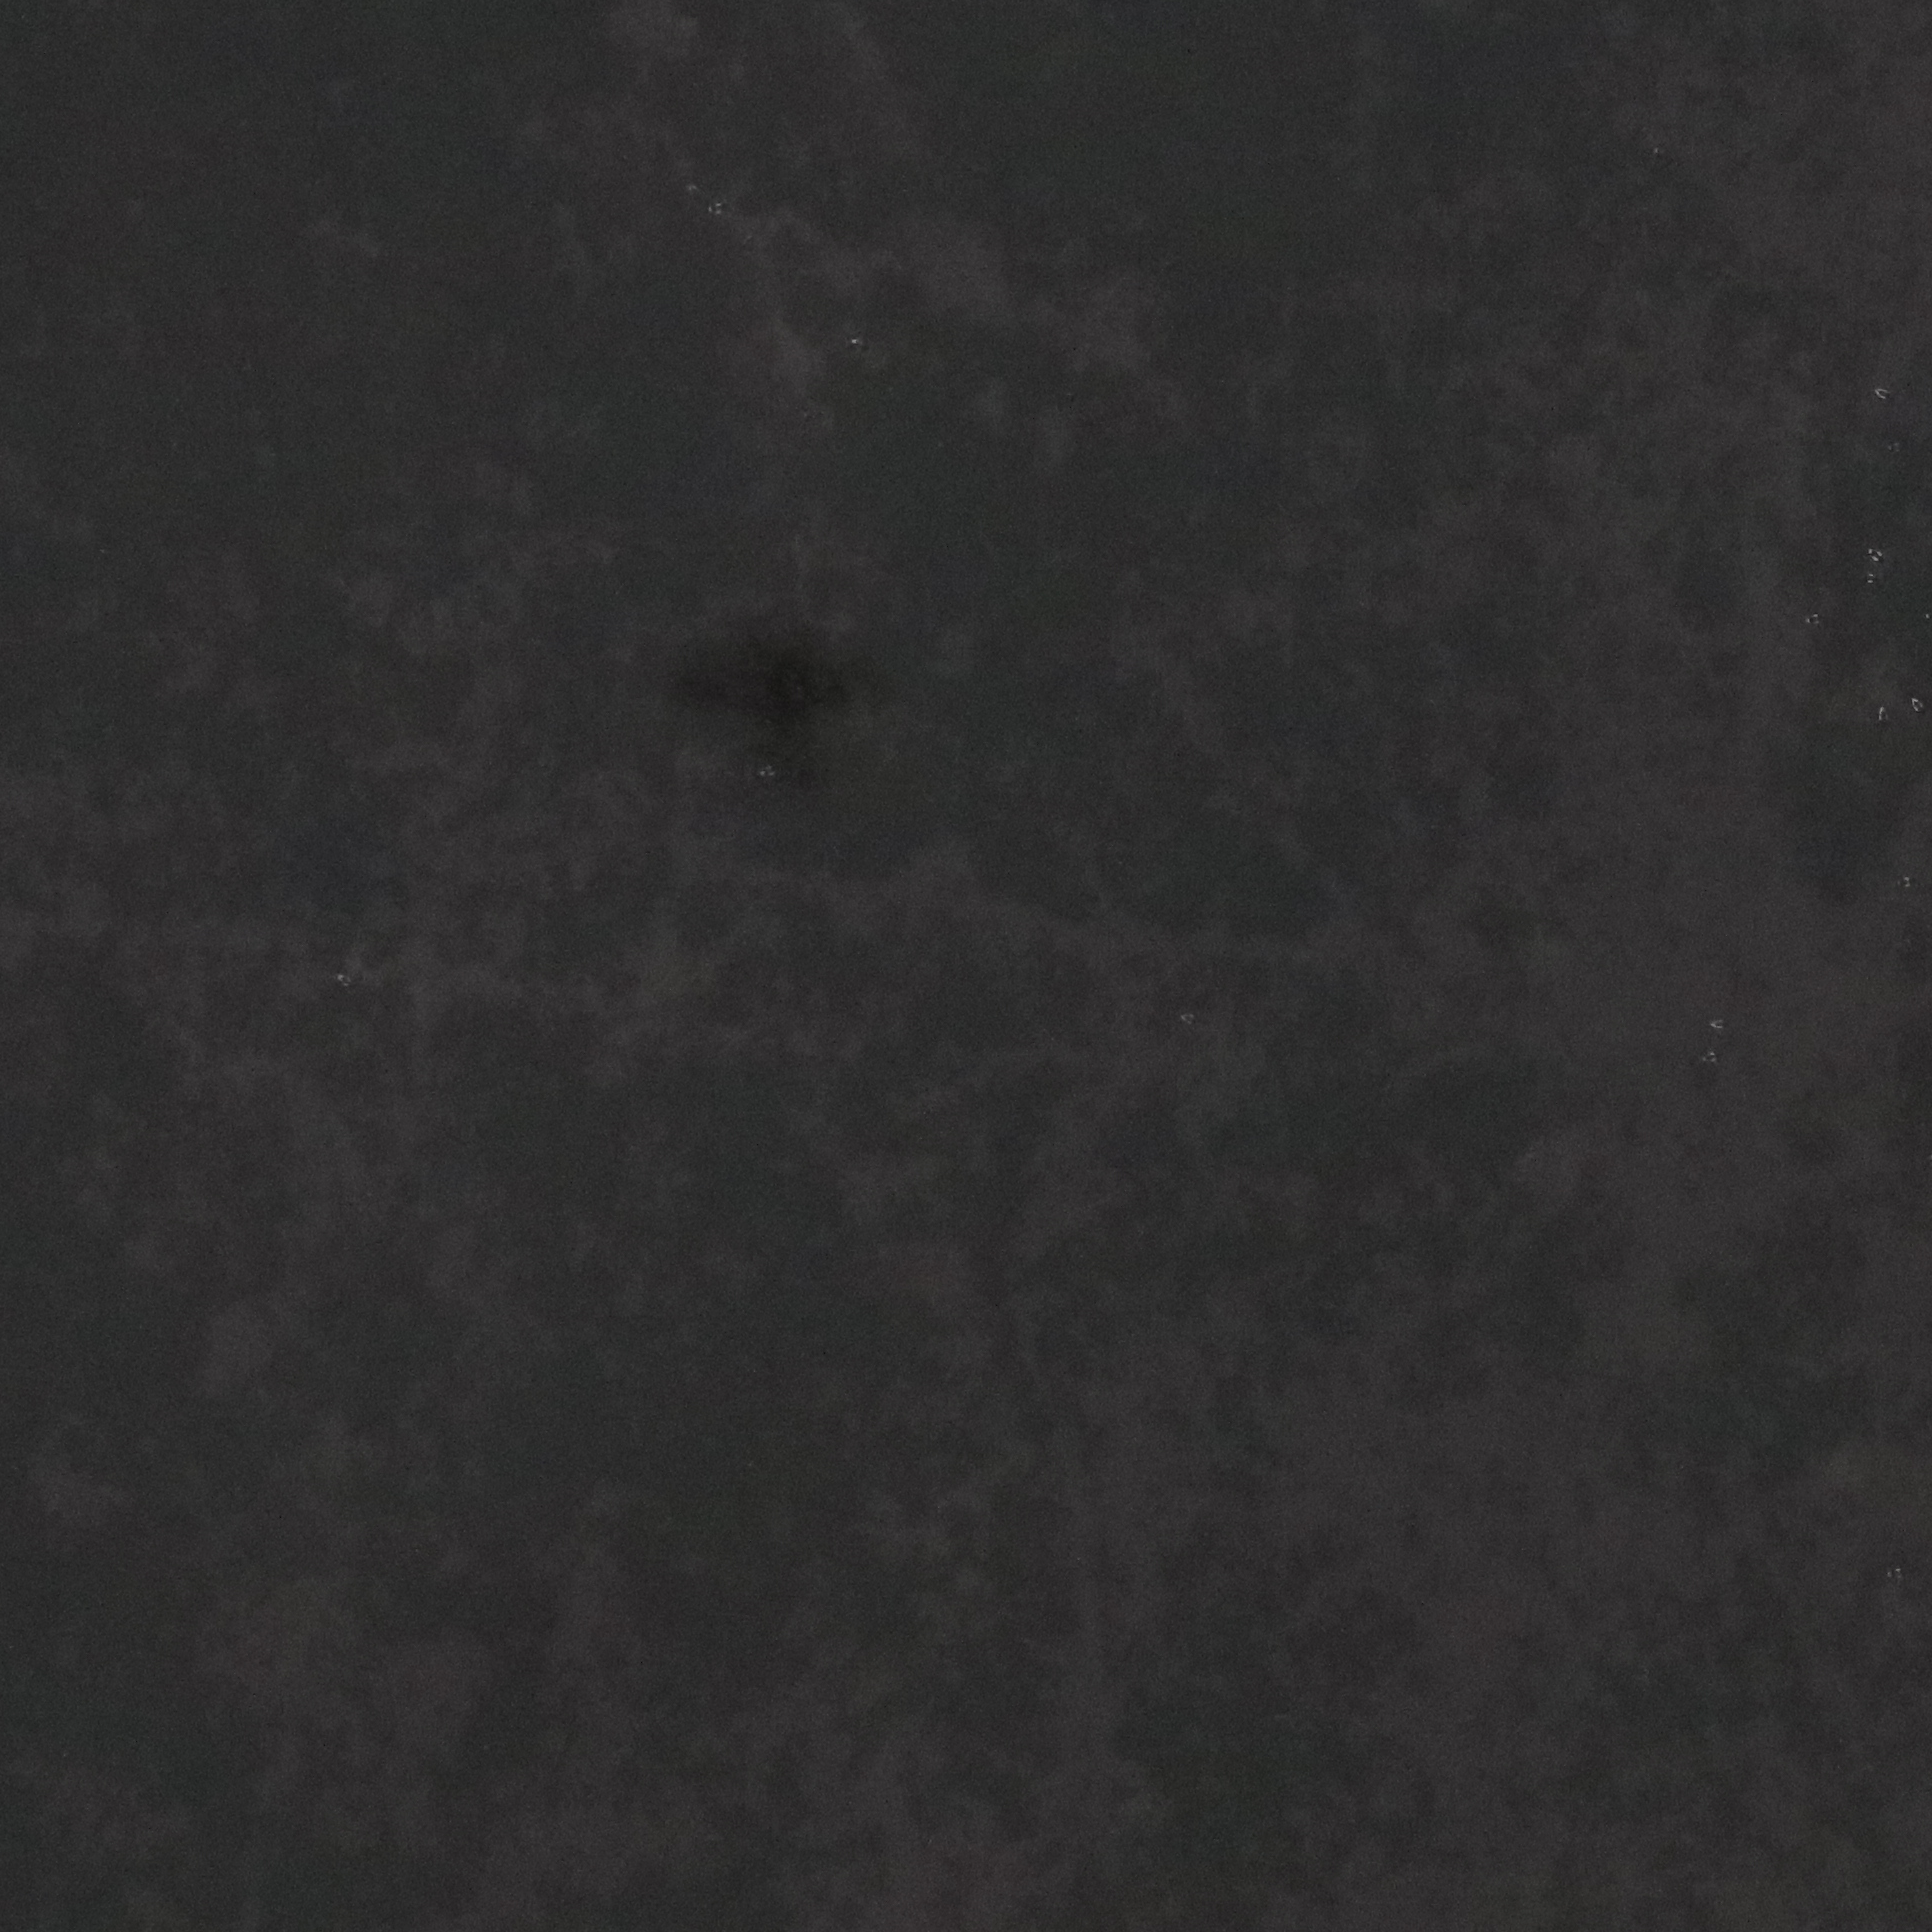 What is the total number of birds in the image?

17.